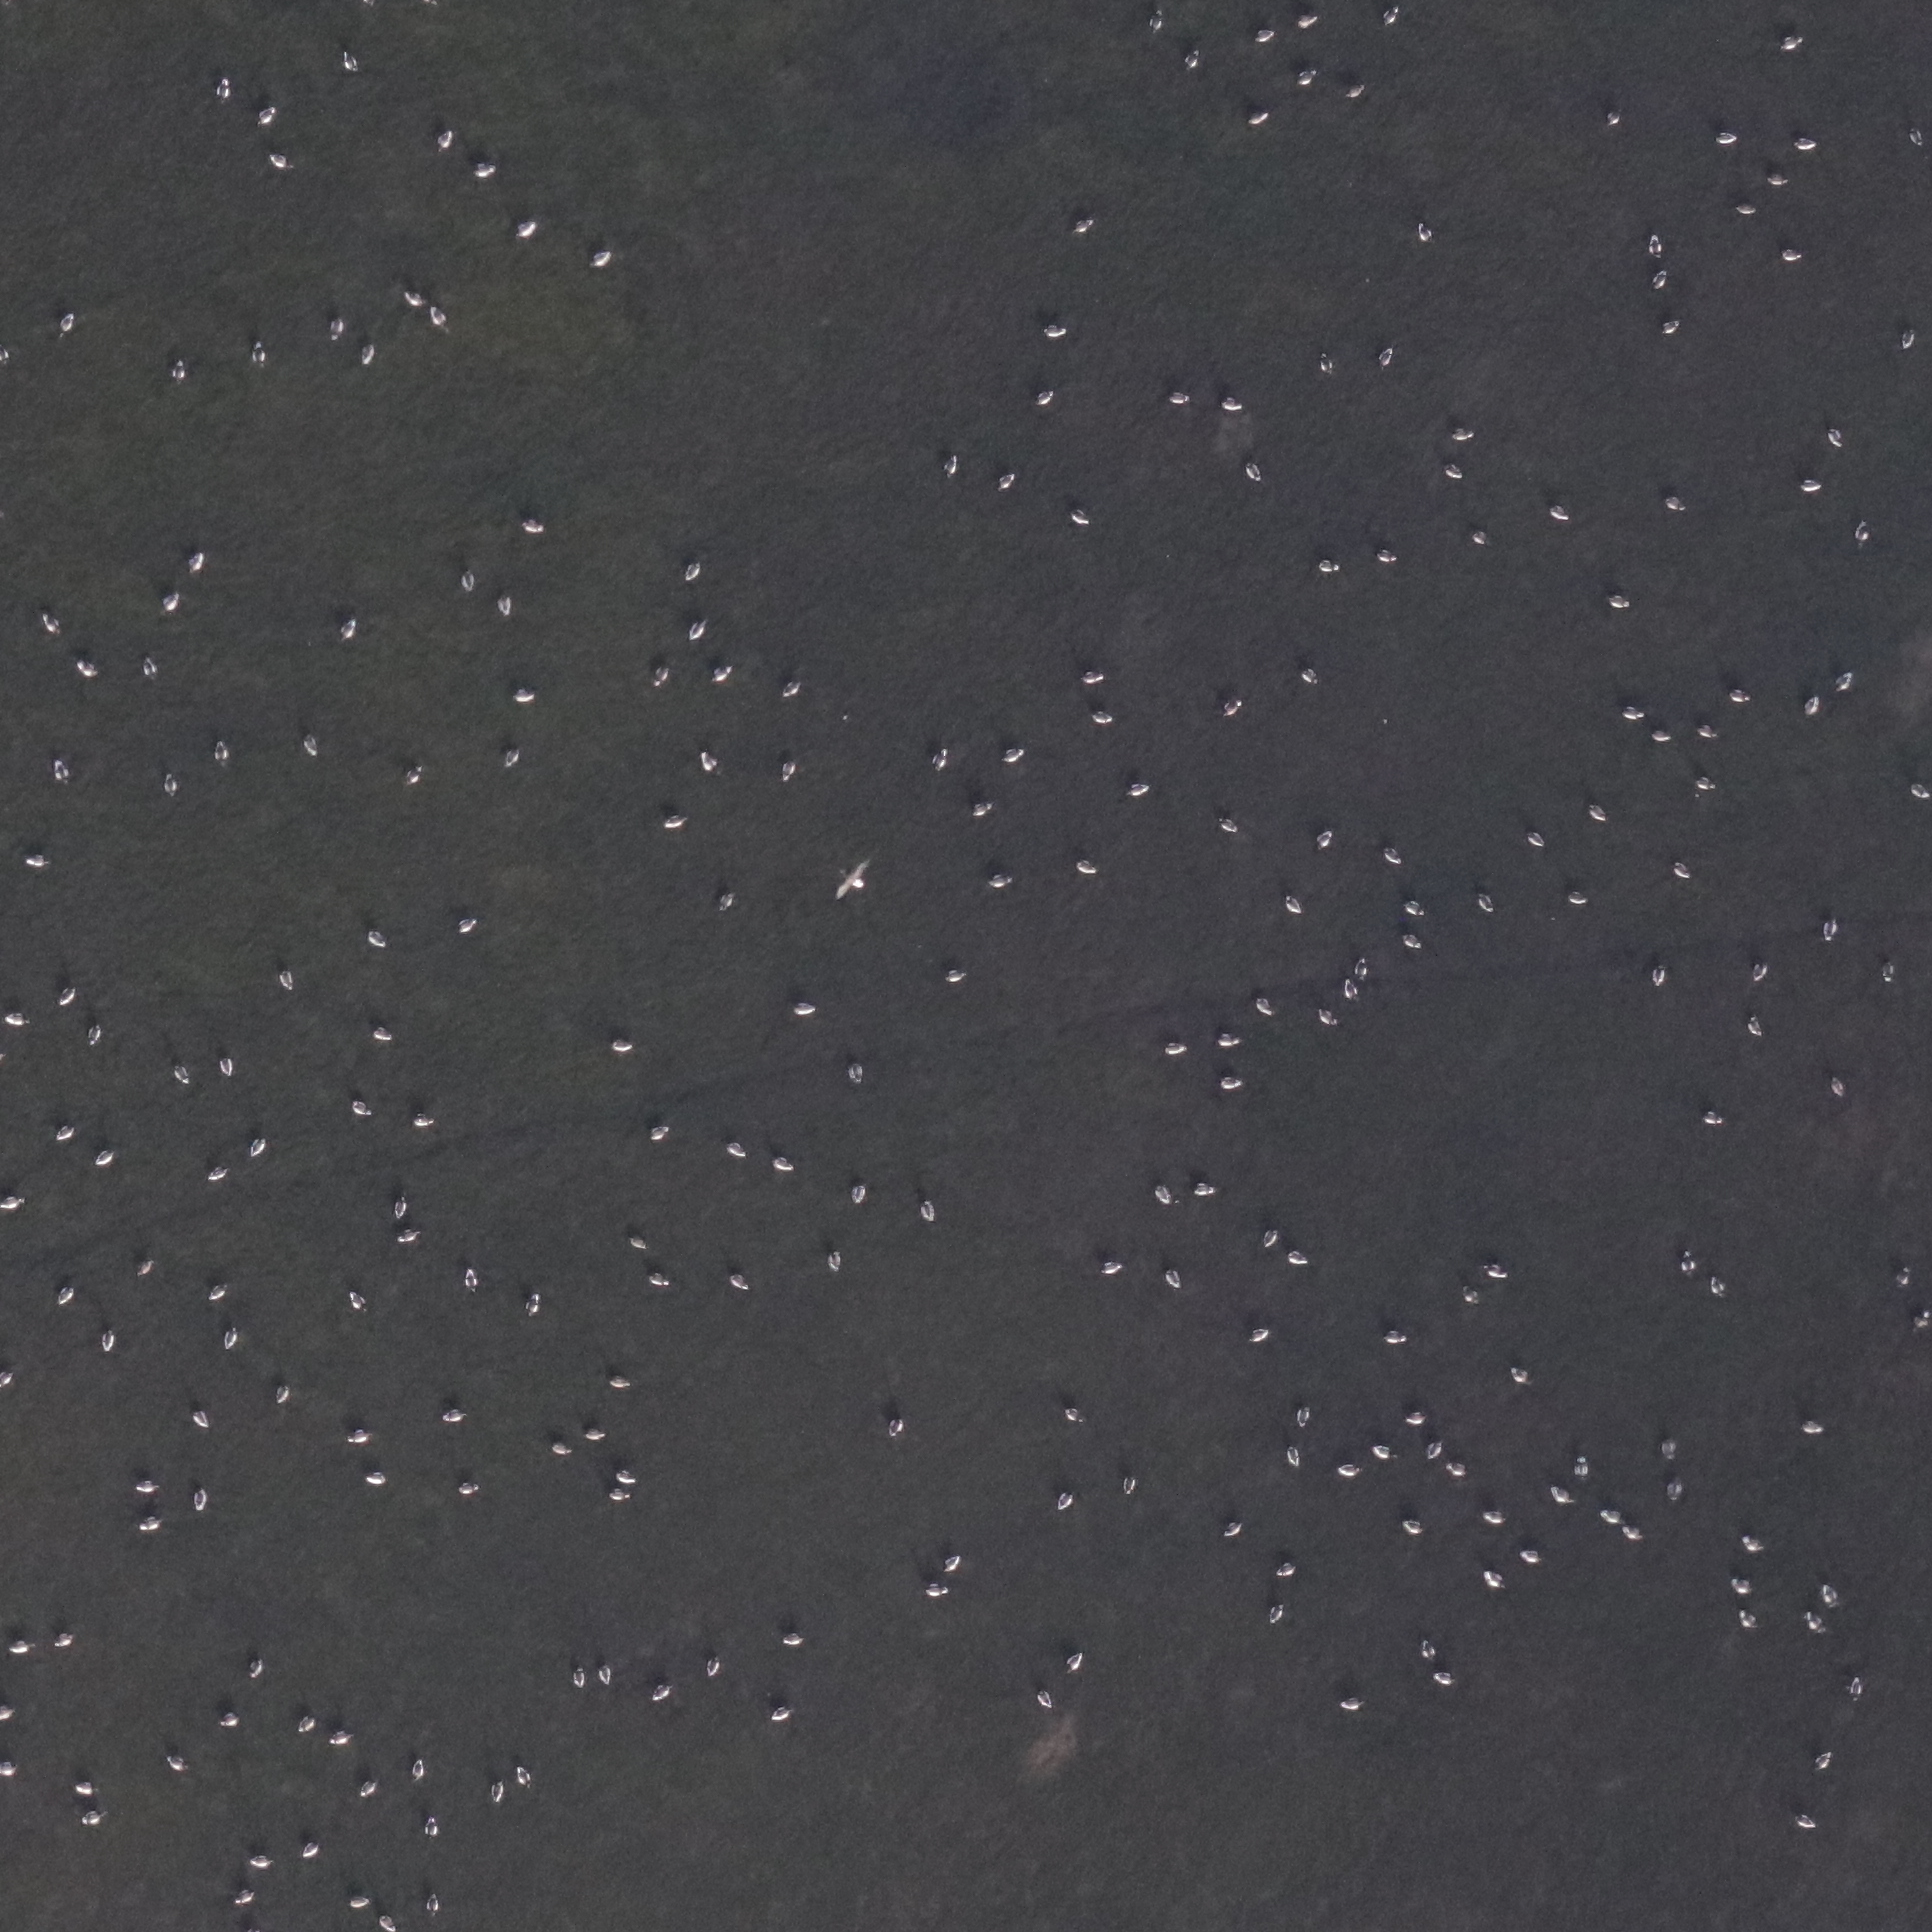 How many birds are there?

266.